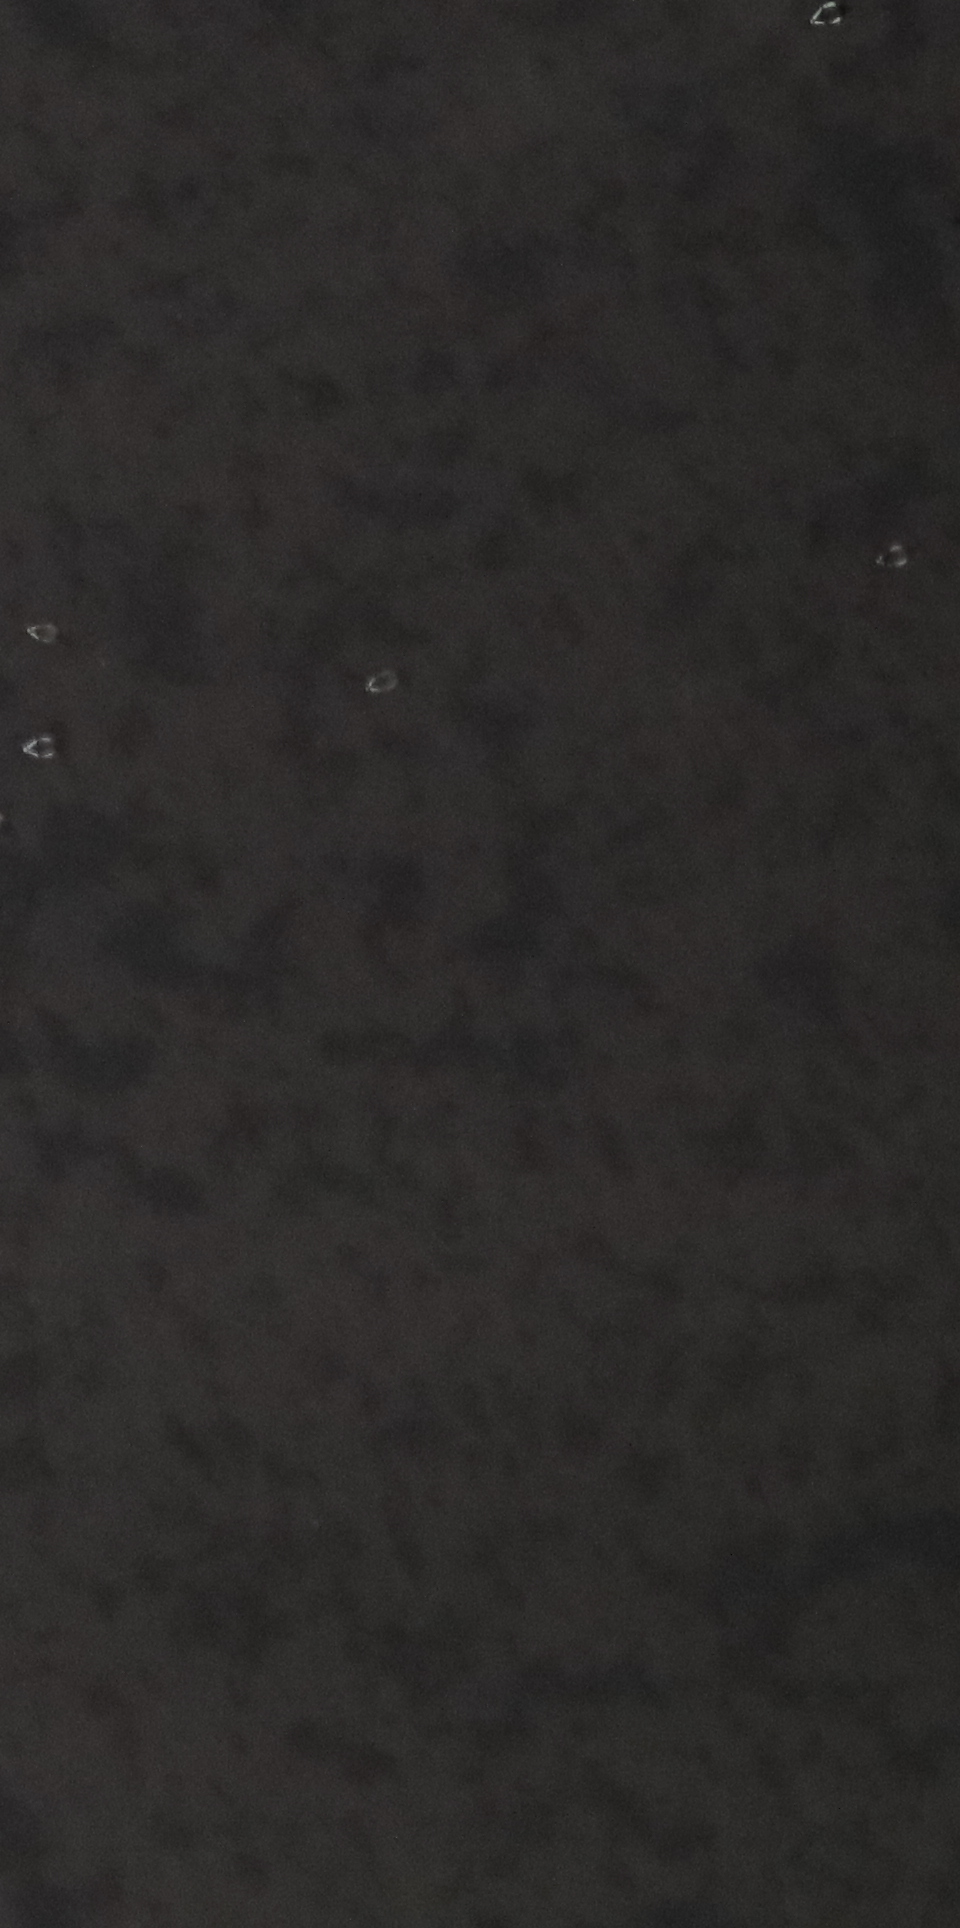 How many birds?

5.